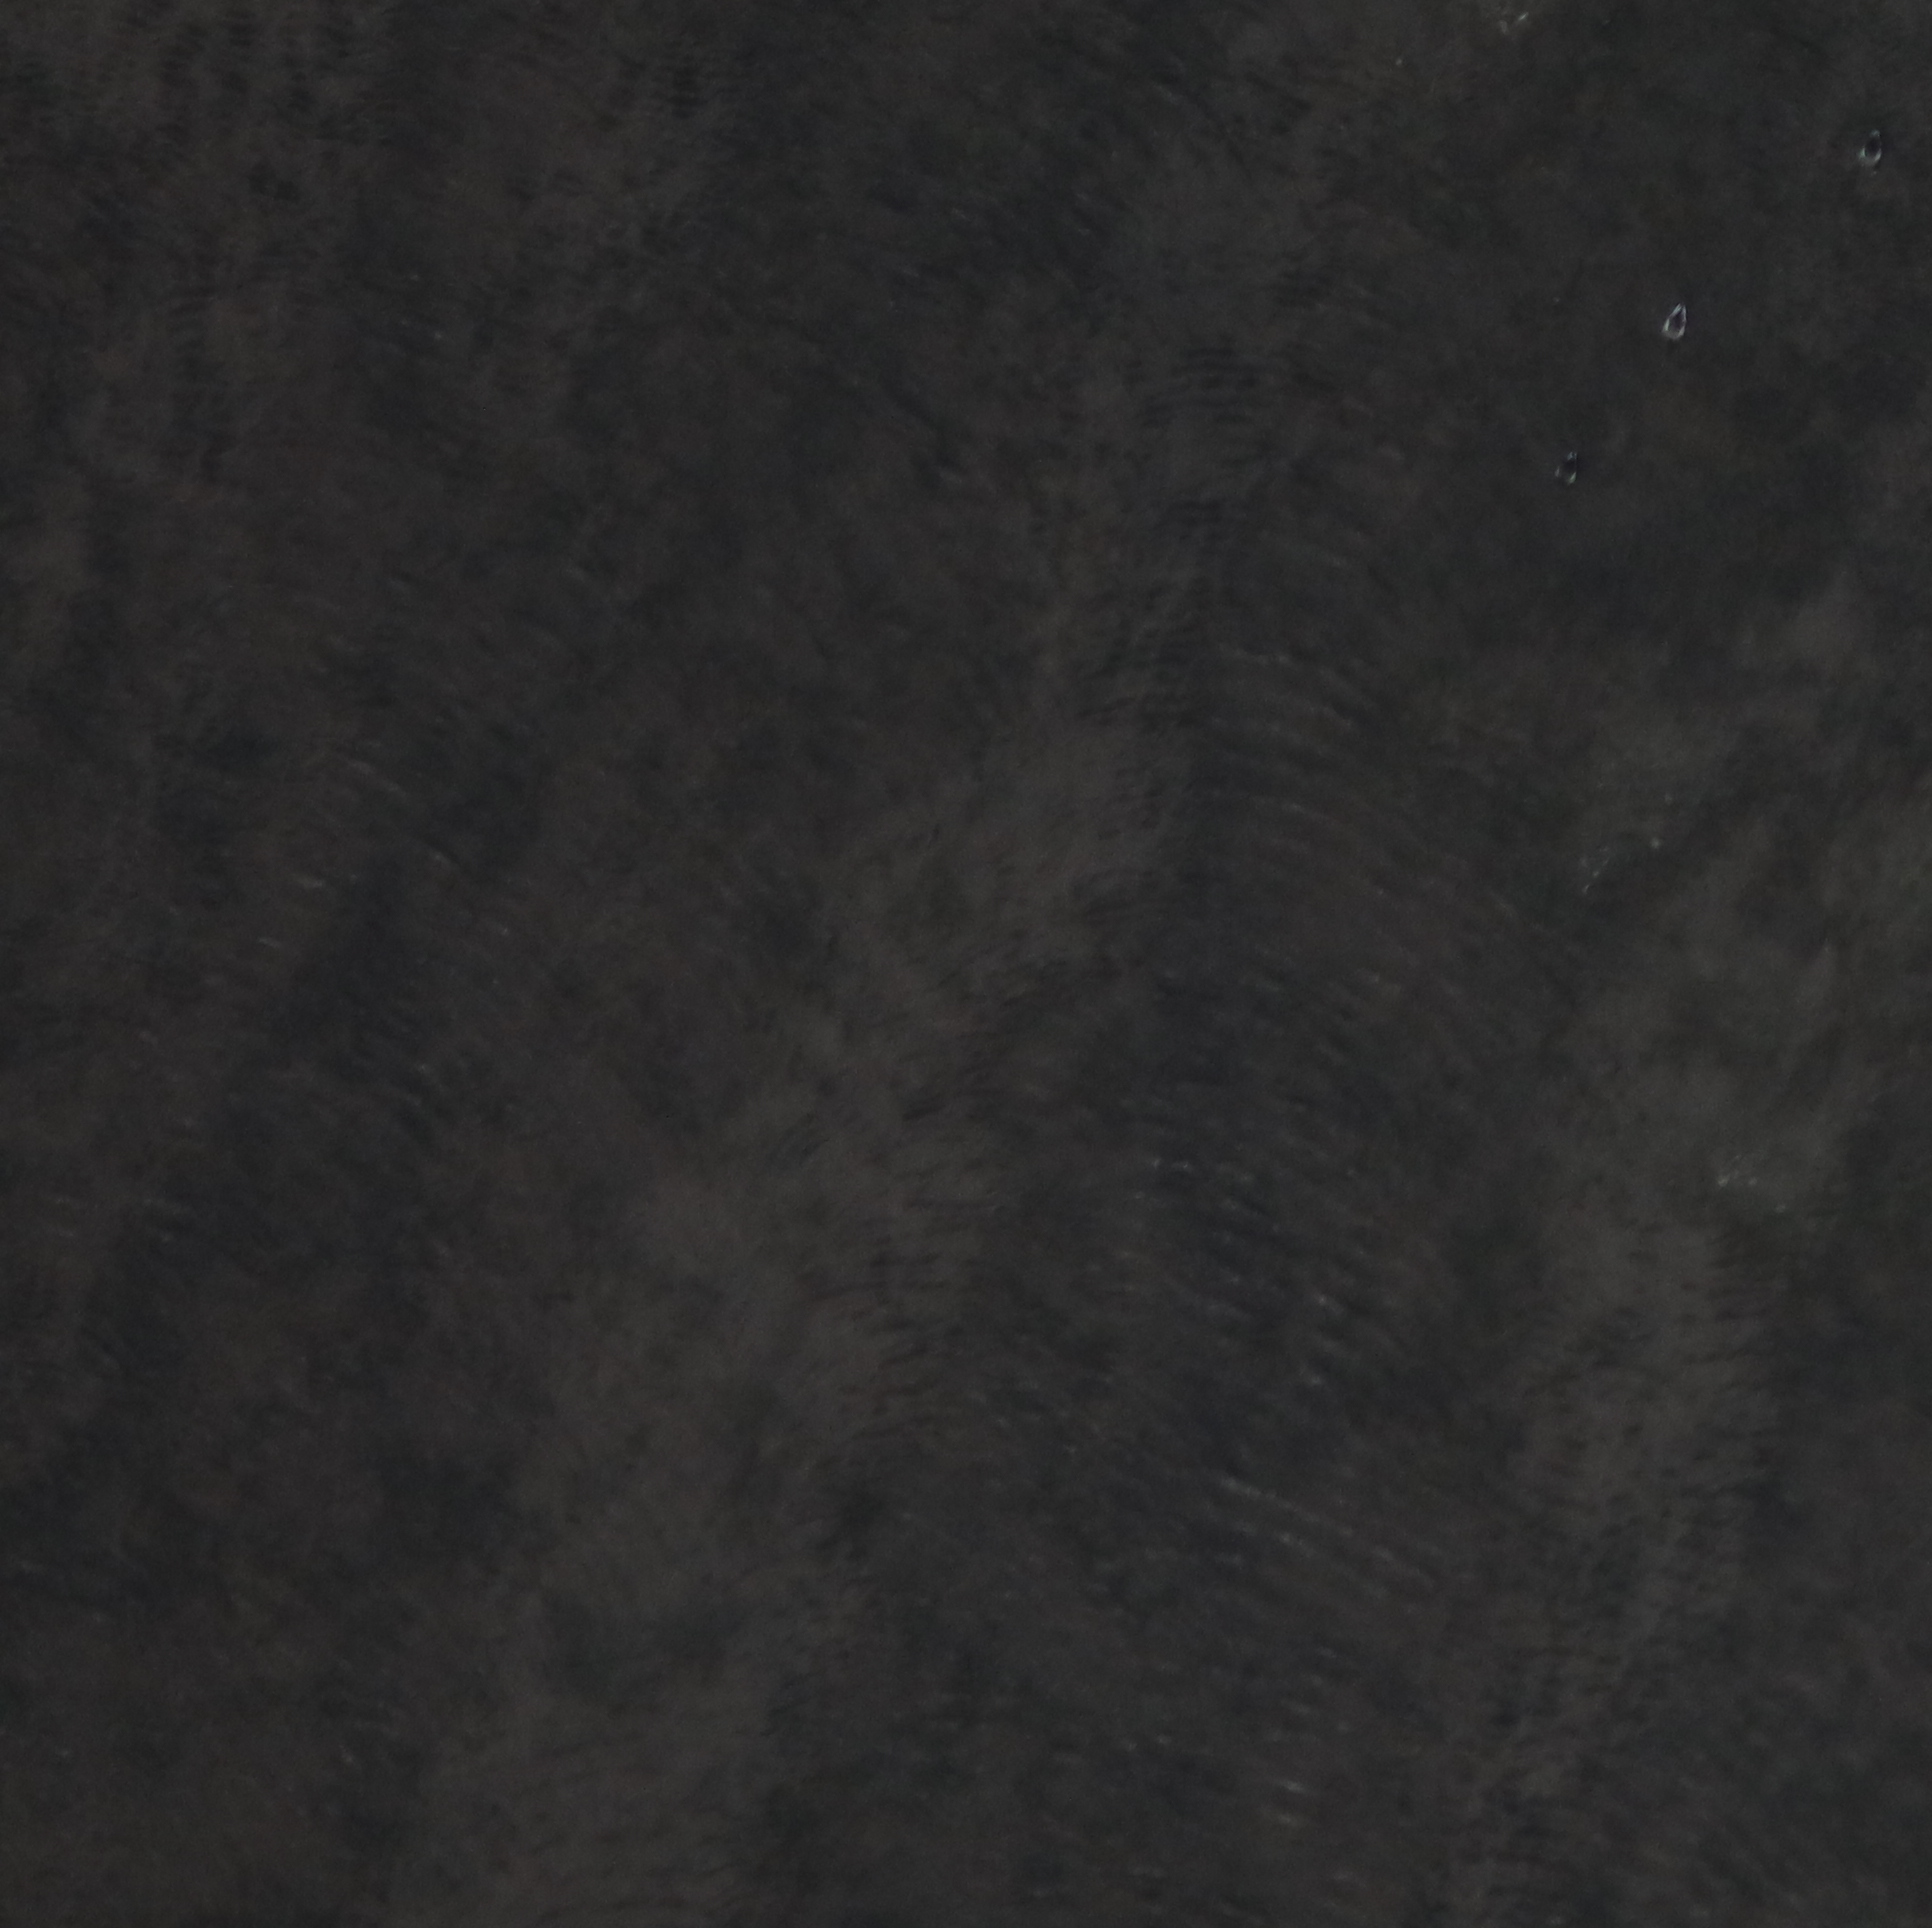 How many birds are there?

3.